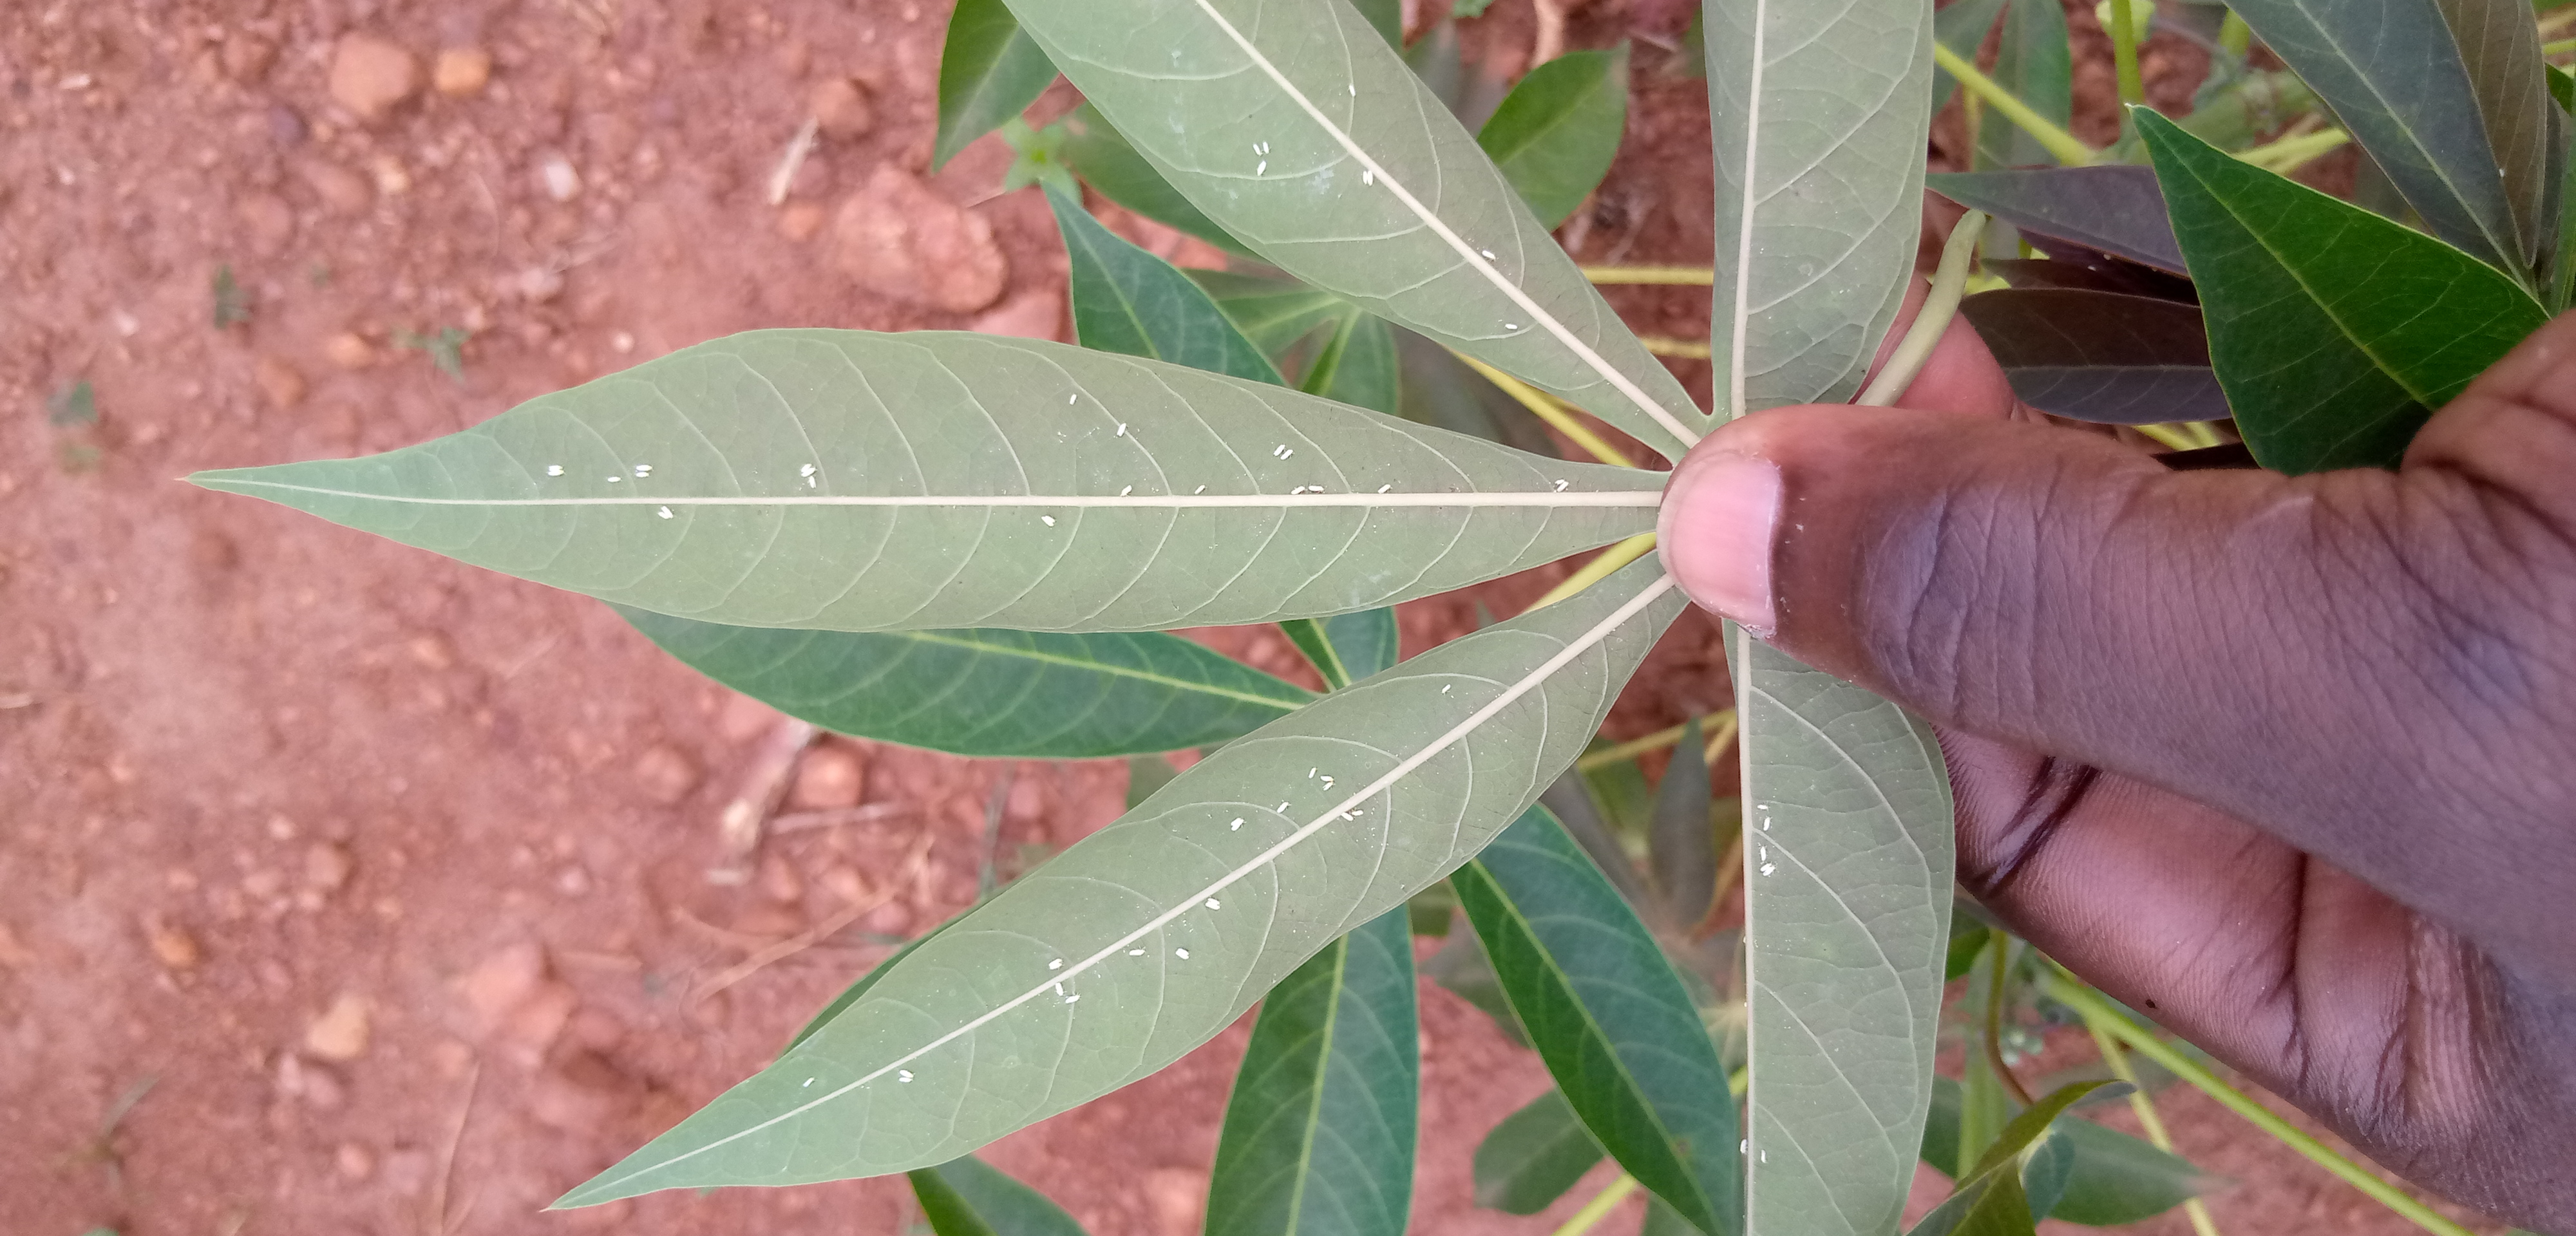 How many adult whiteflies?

53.